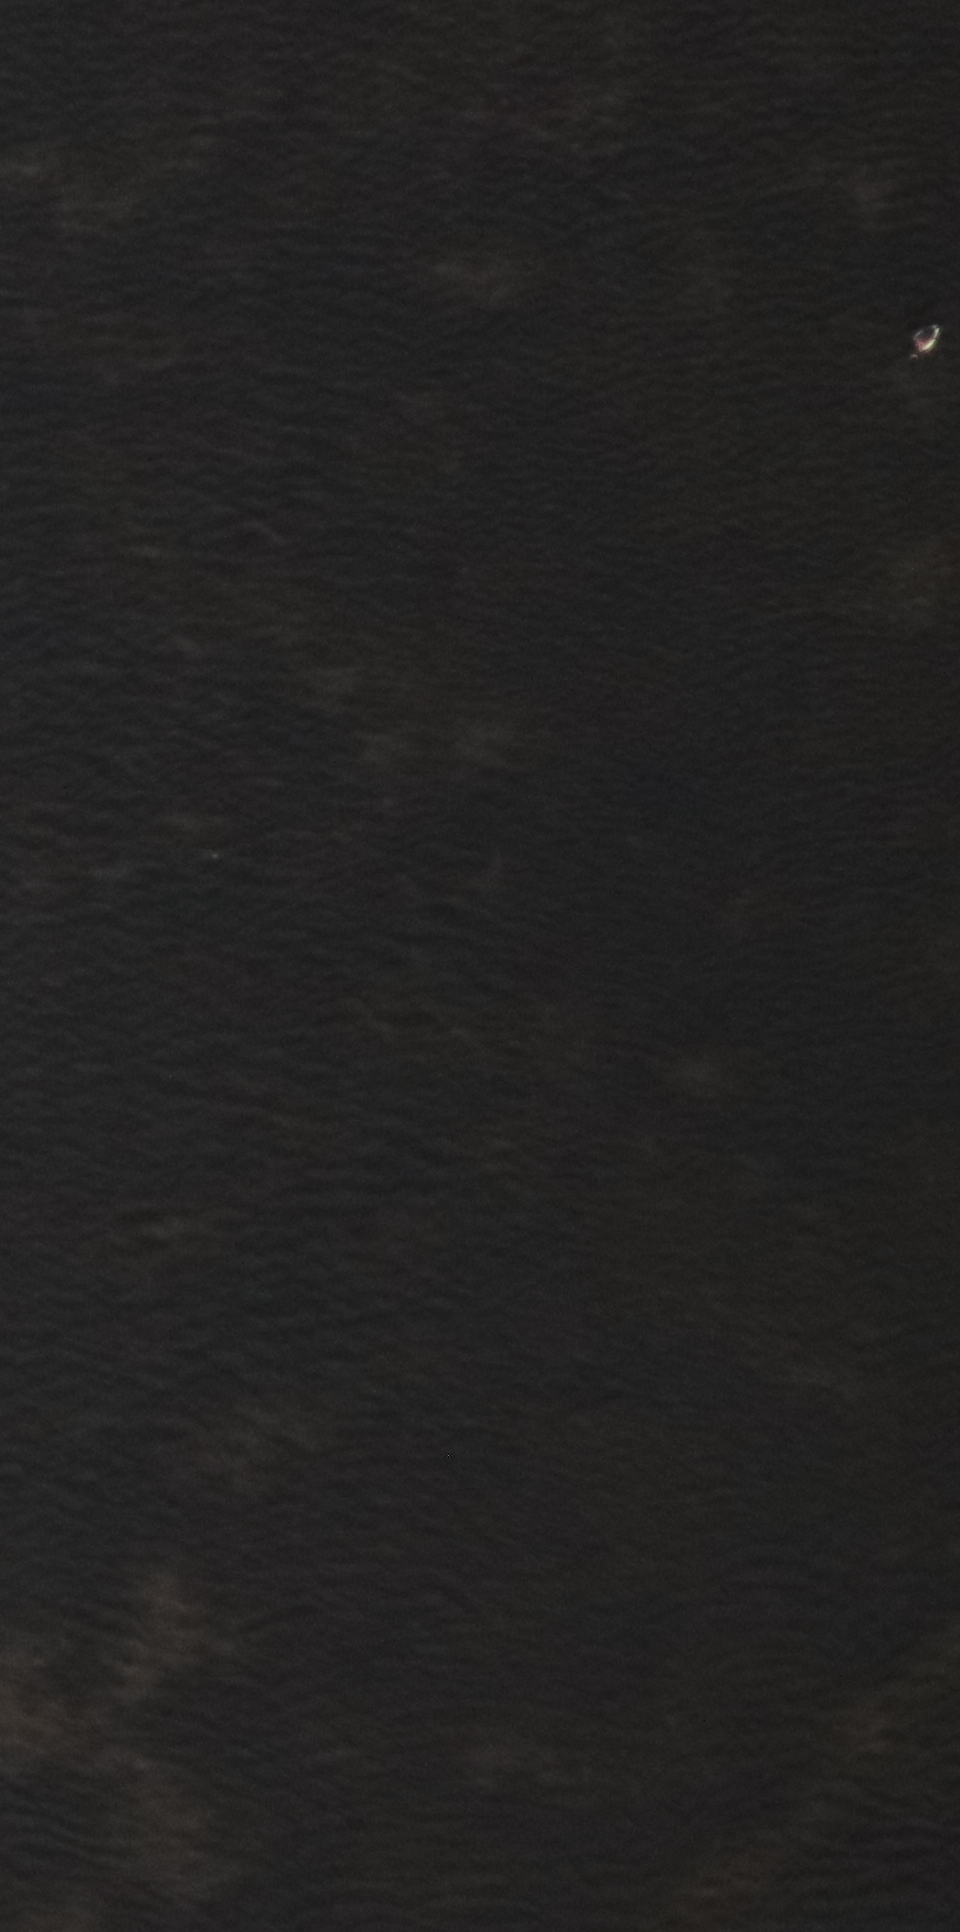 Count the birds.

1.